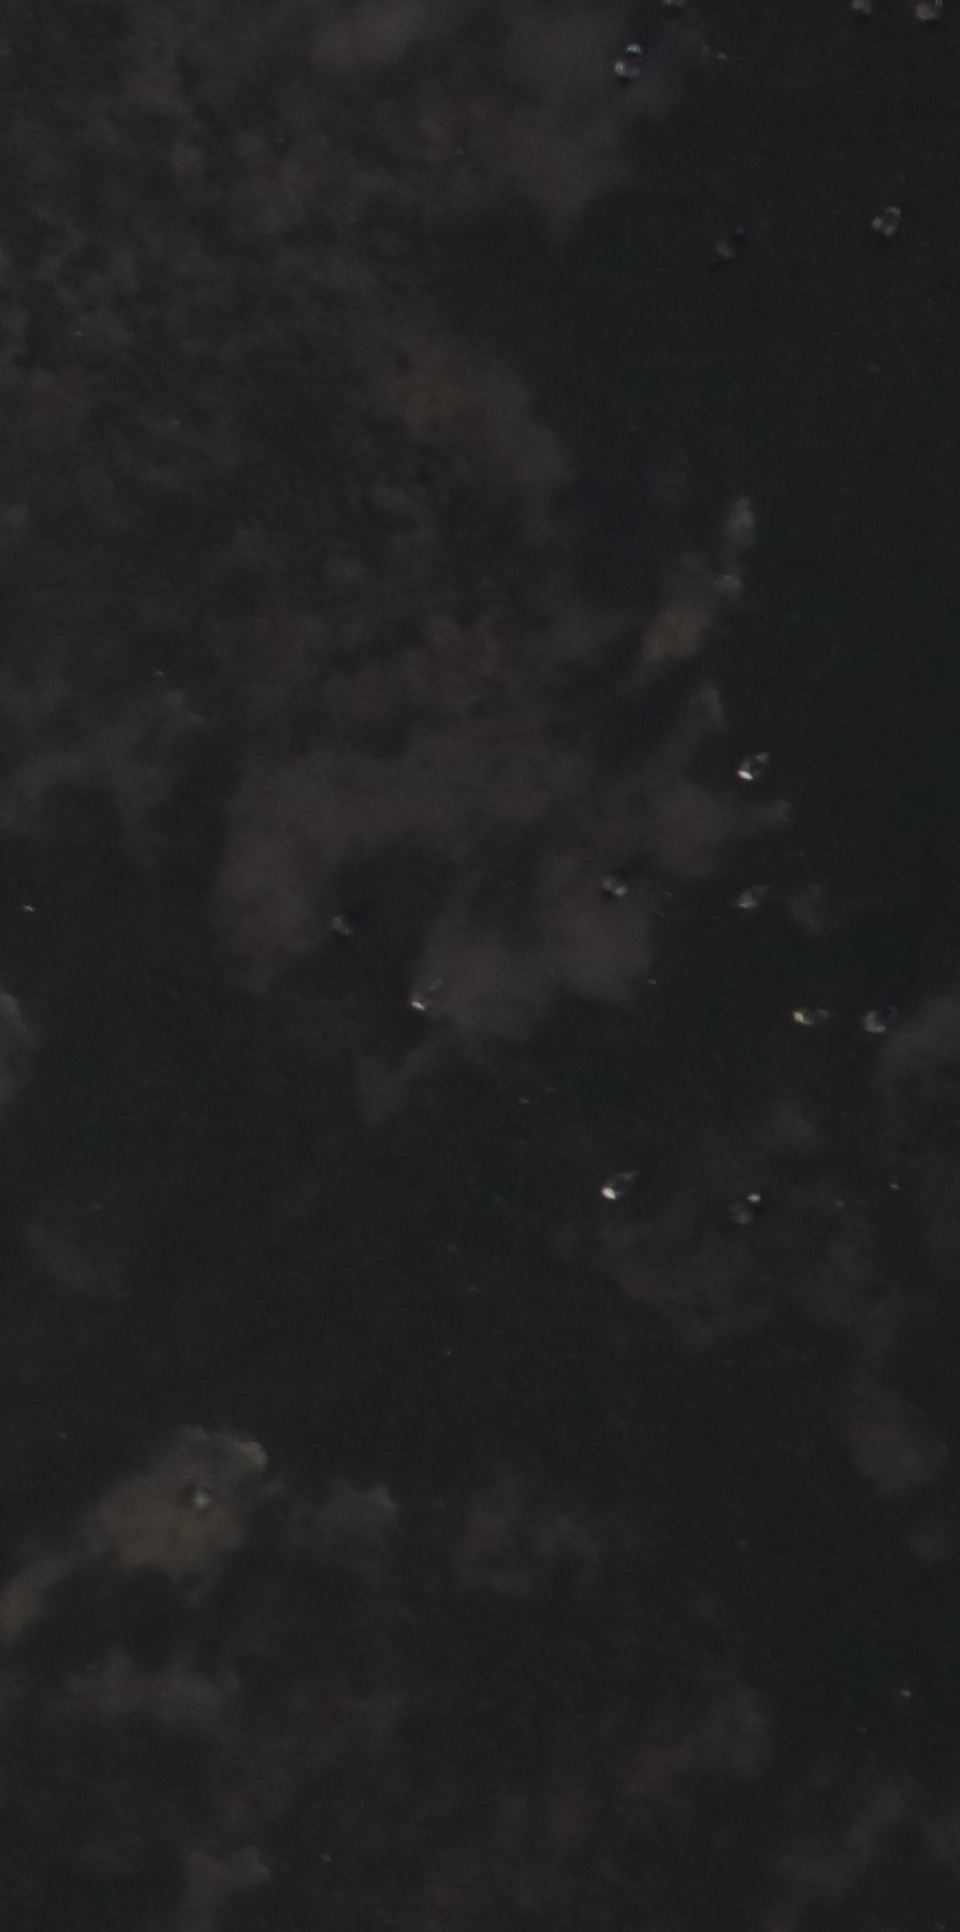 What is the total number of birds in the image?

13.